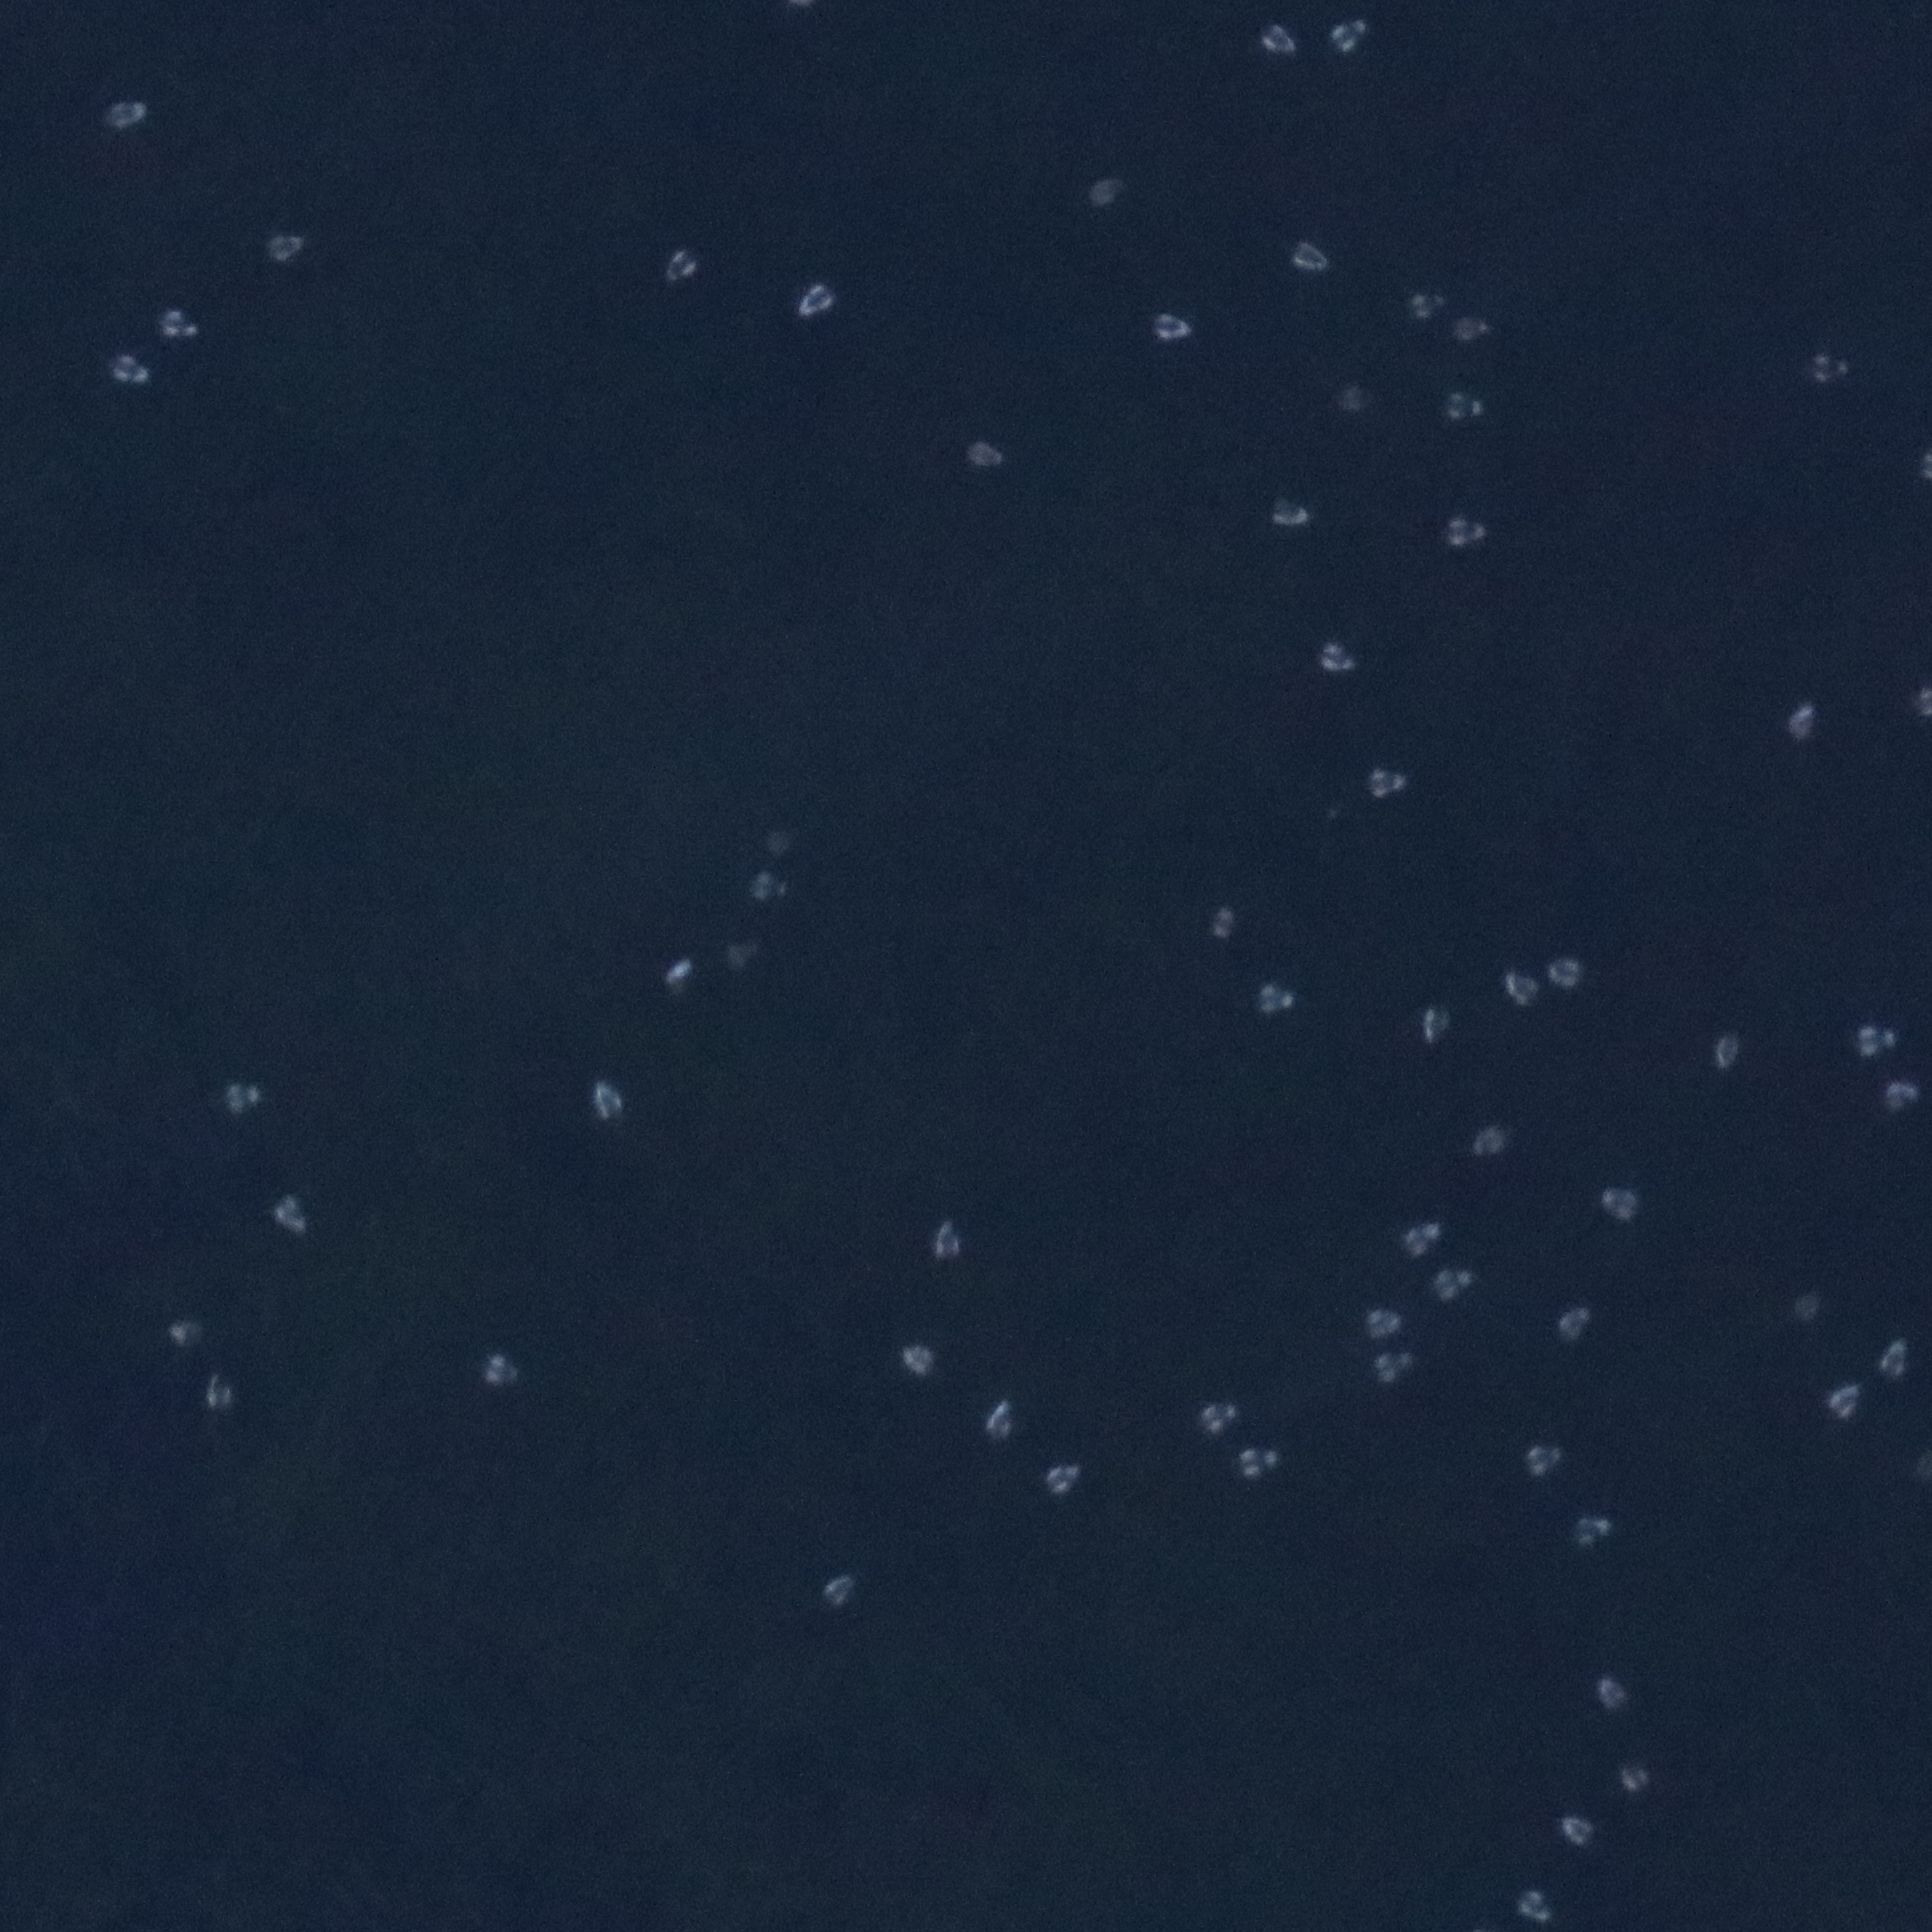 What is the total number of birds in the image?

65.